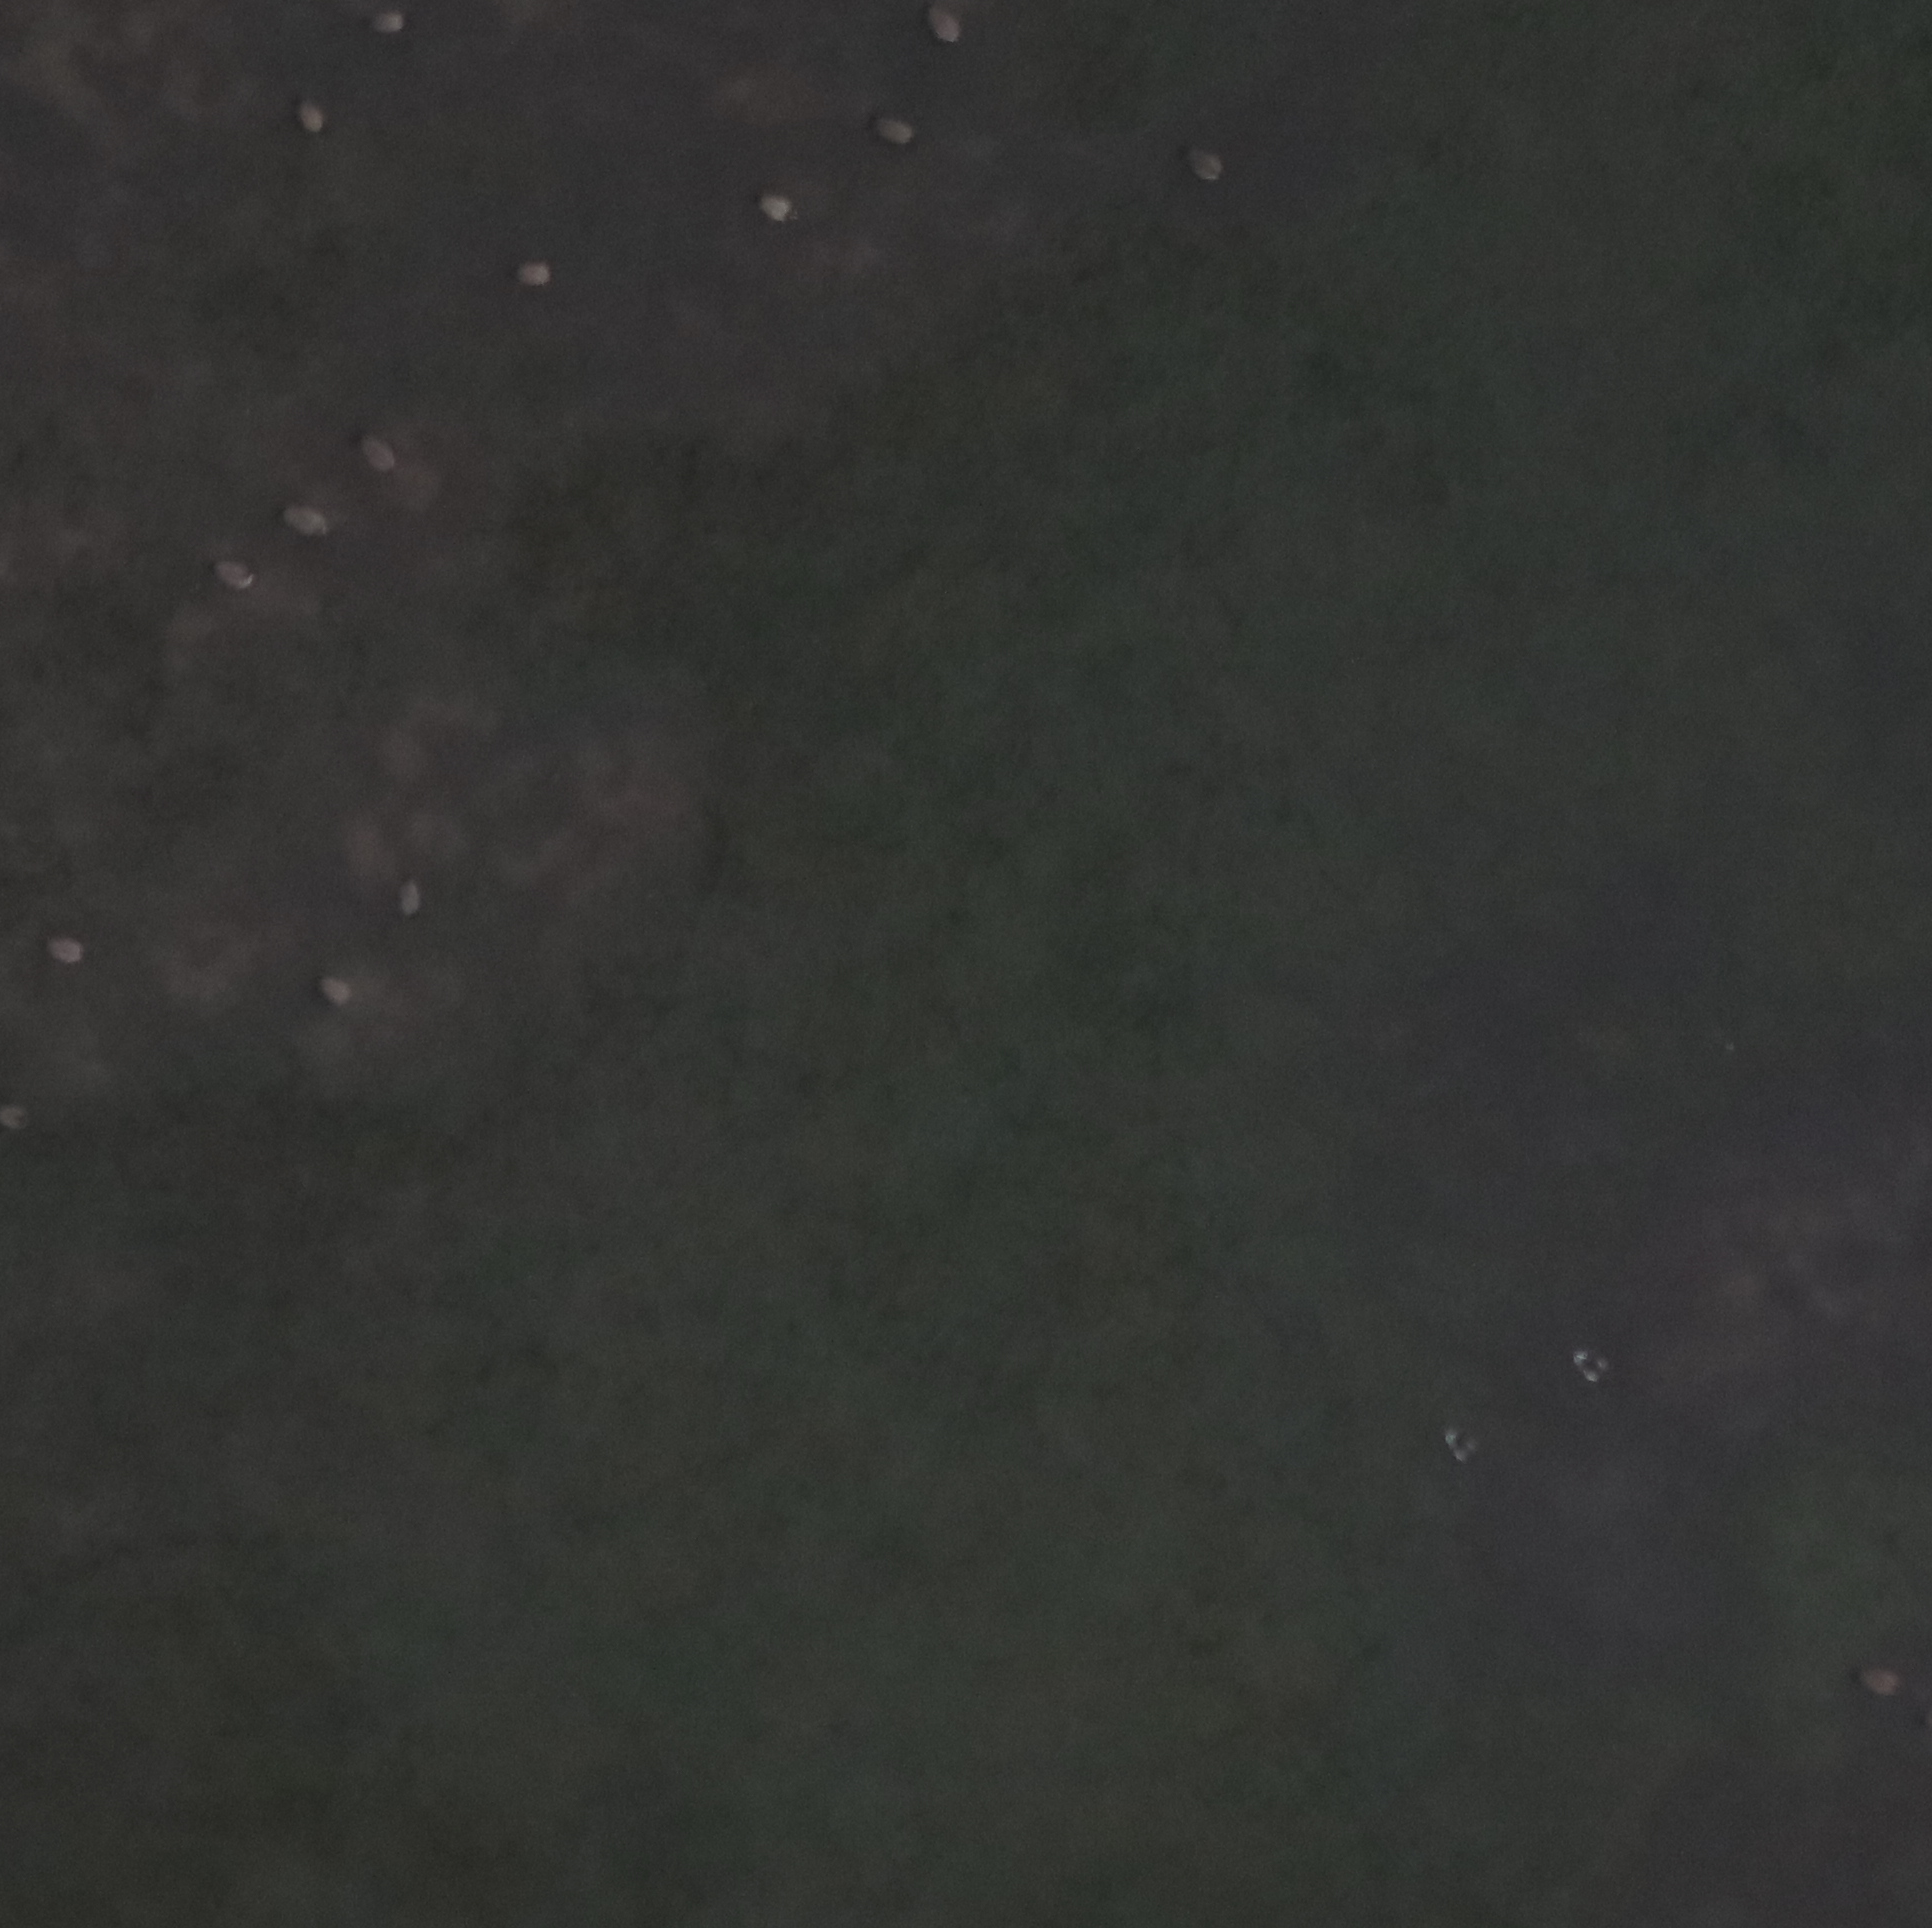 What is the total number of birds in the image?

17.